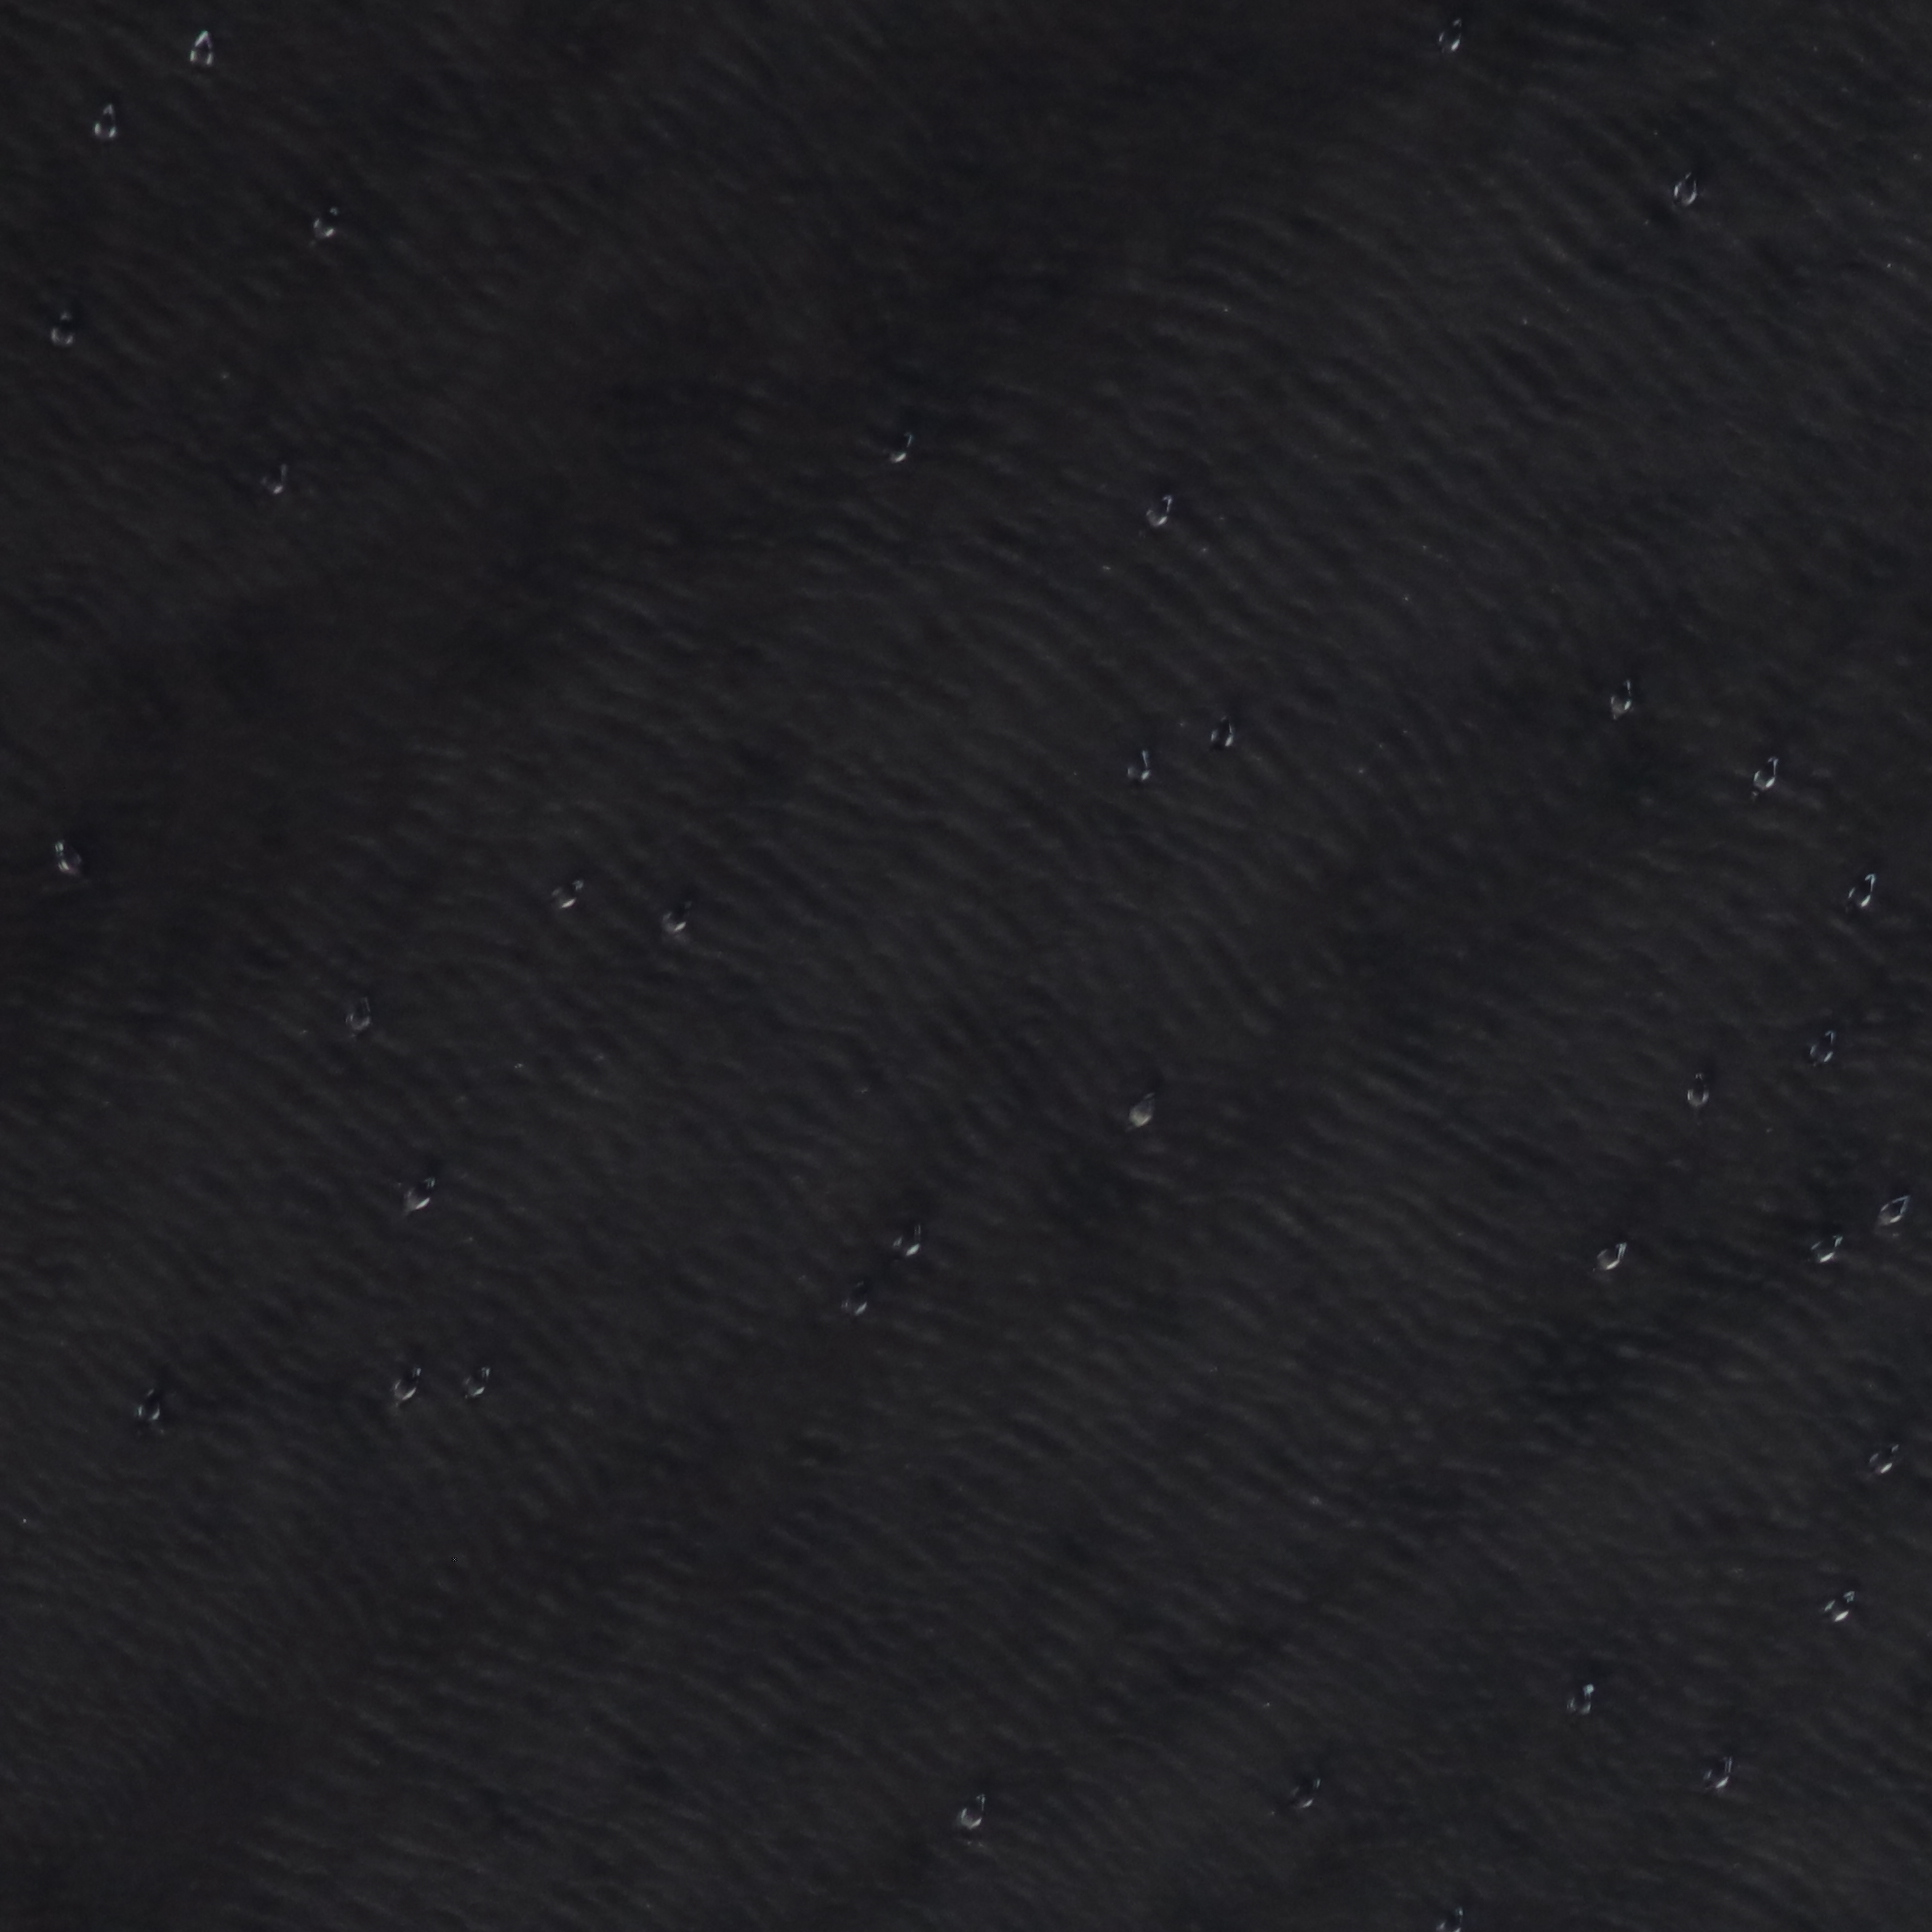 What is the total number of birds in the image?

37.